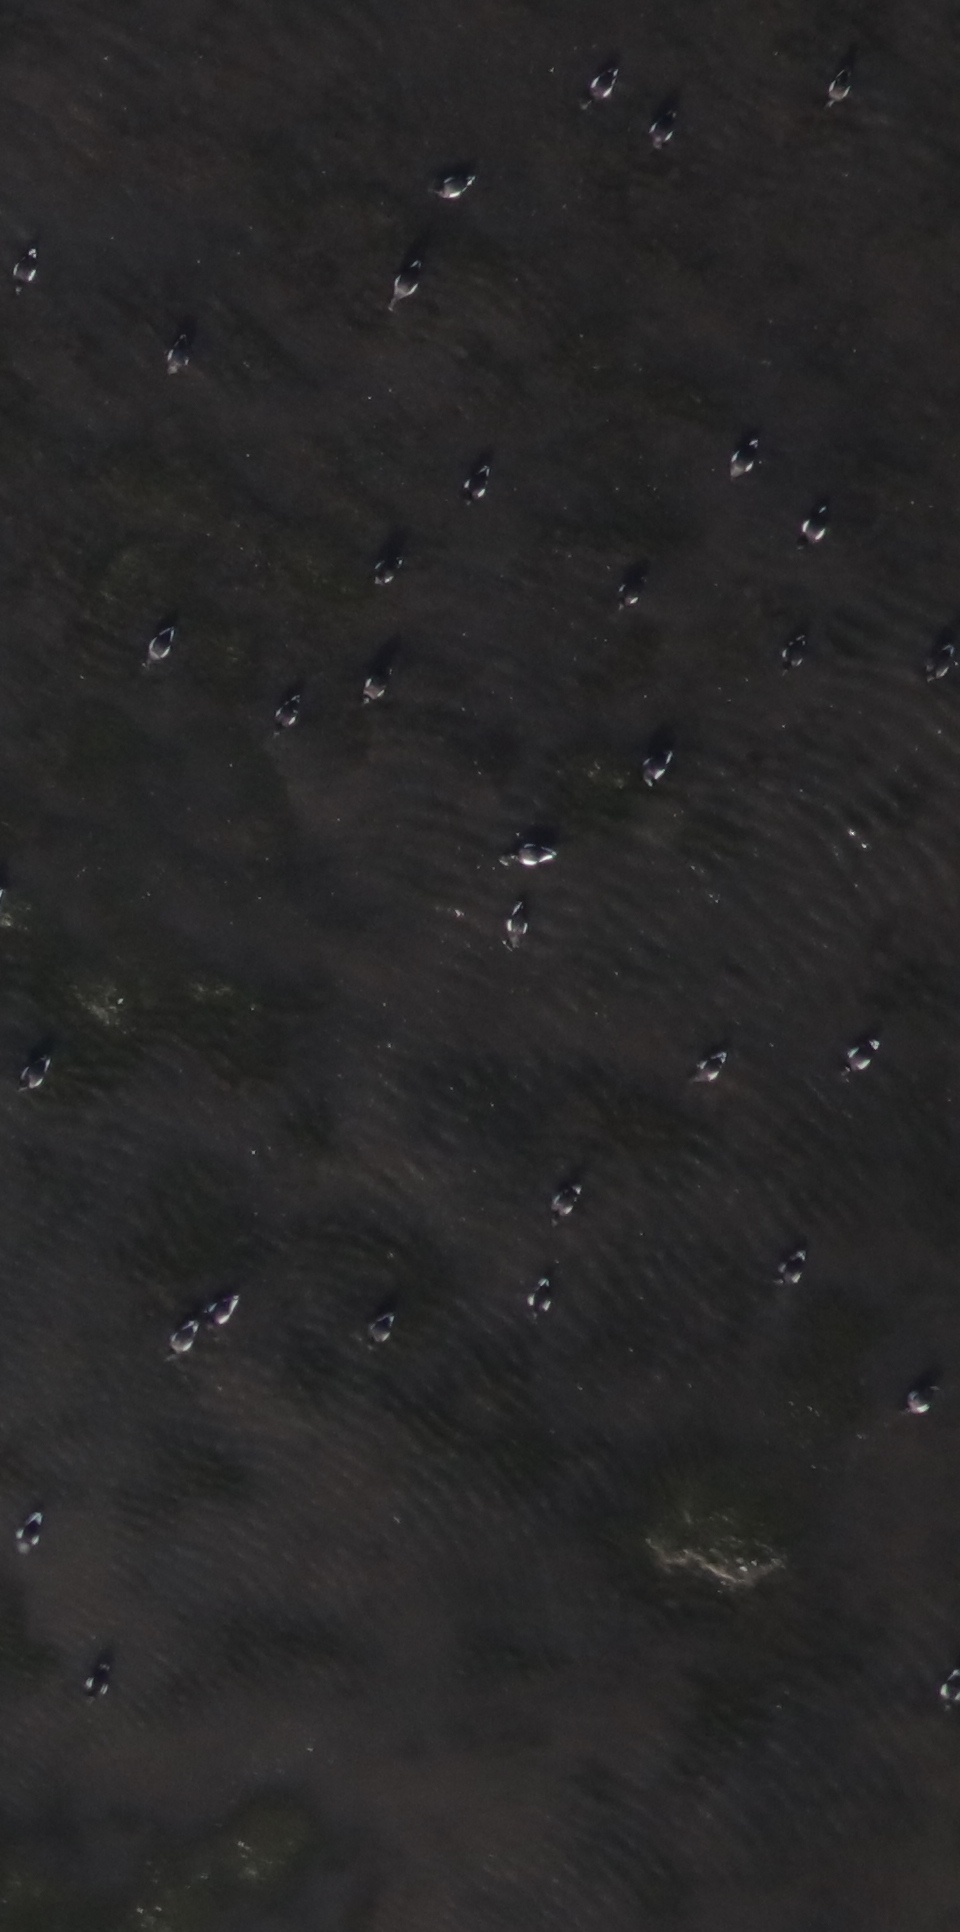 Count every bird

33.